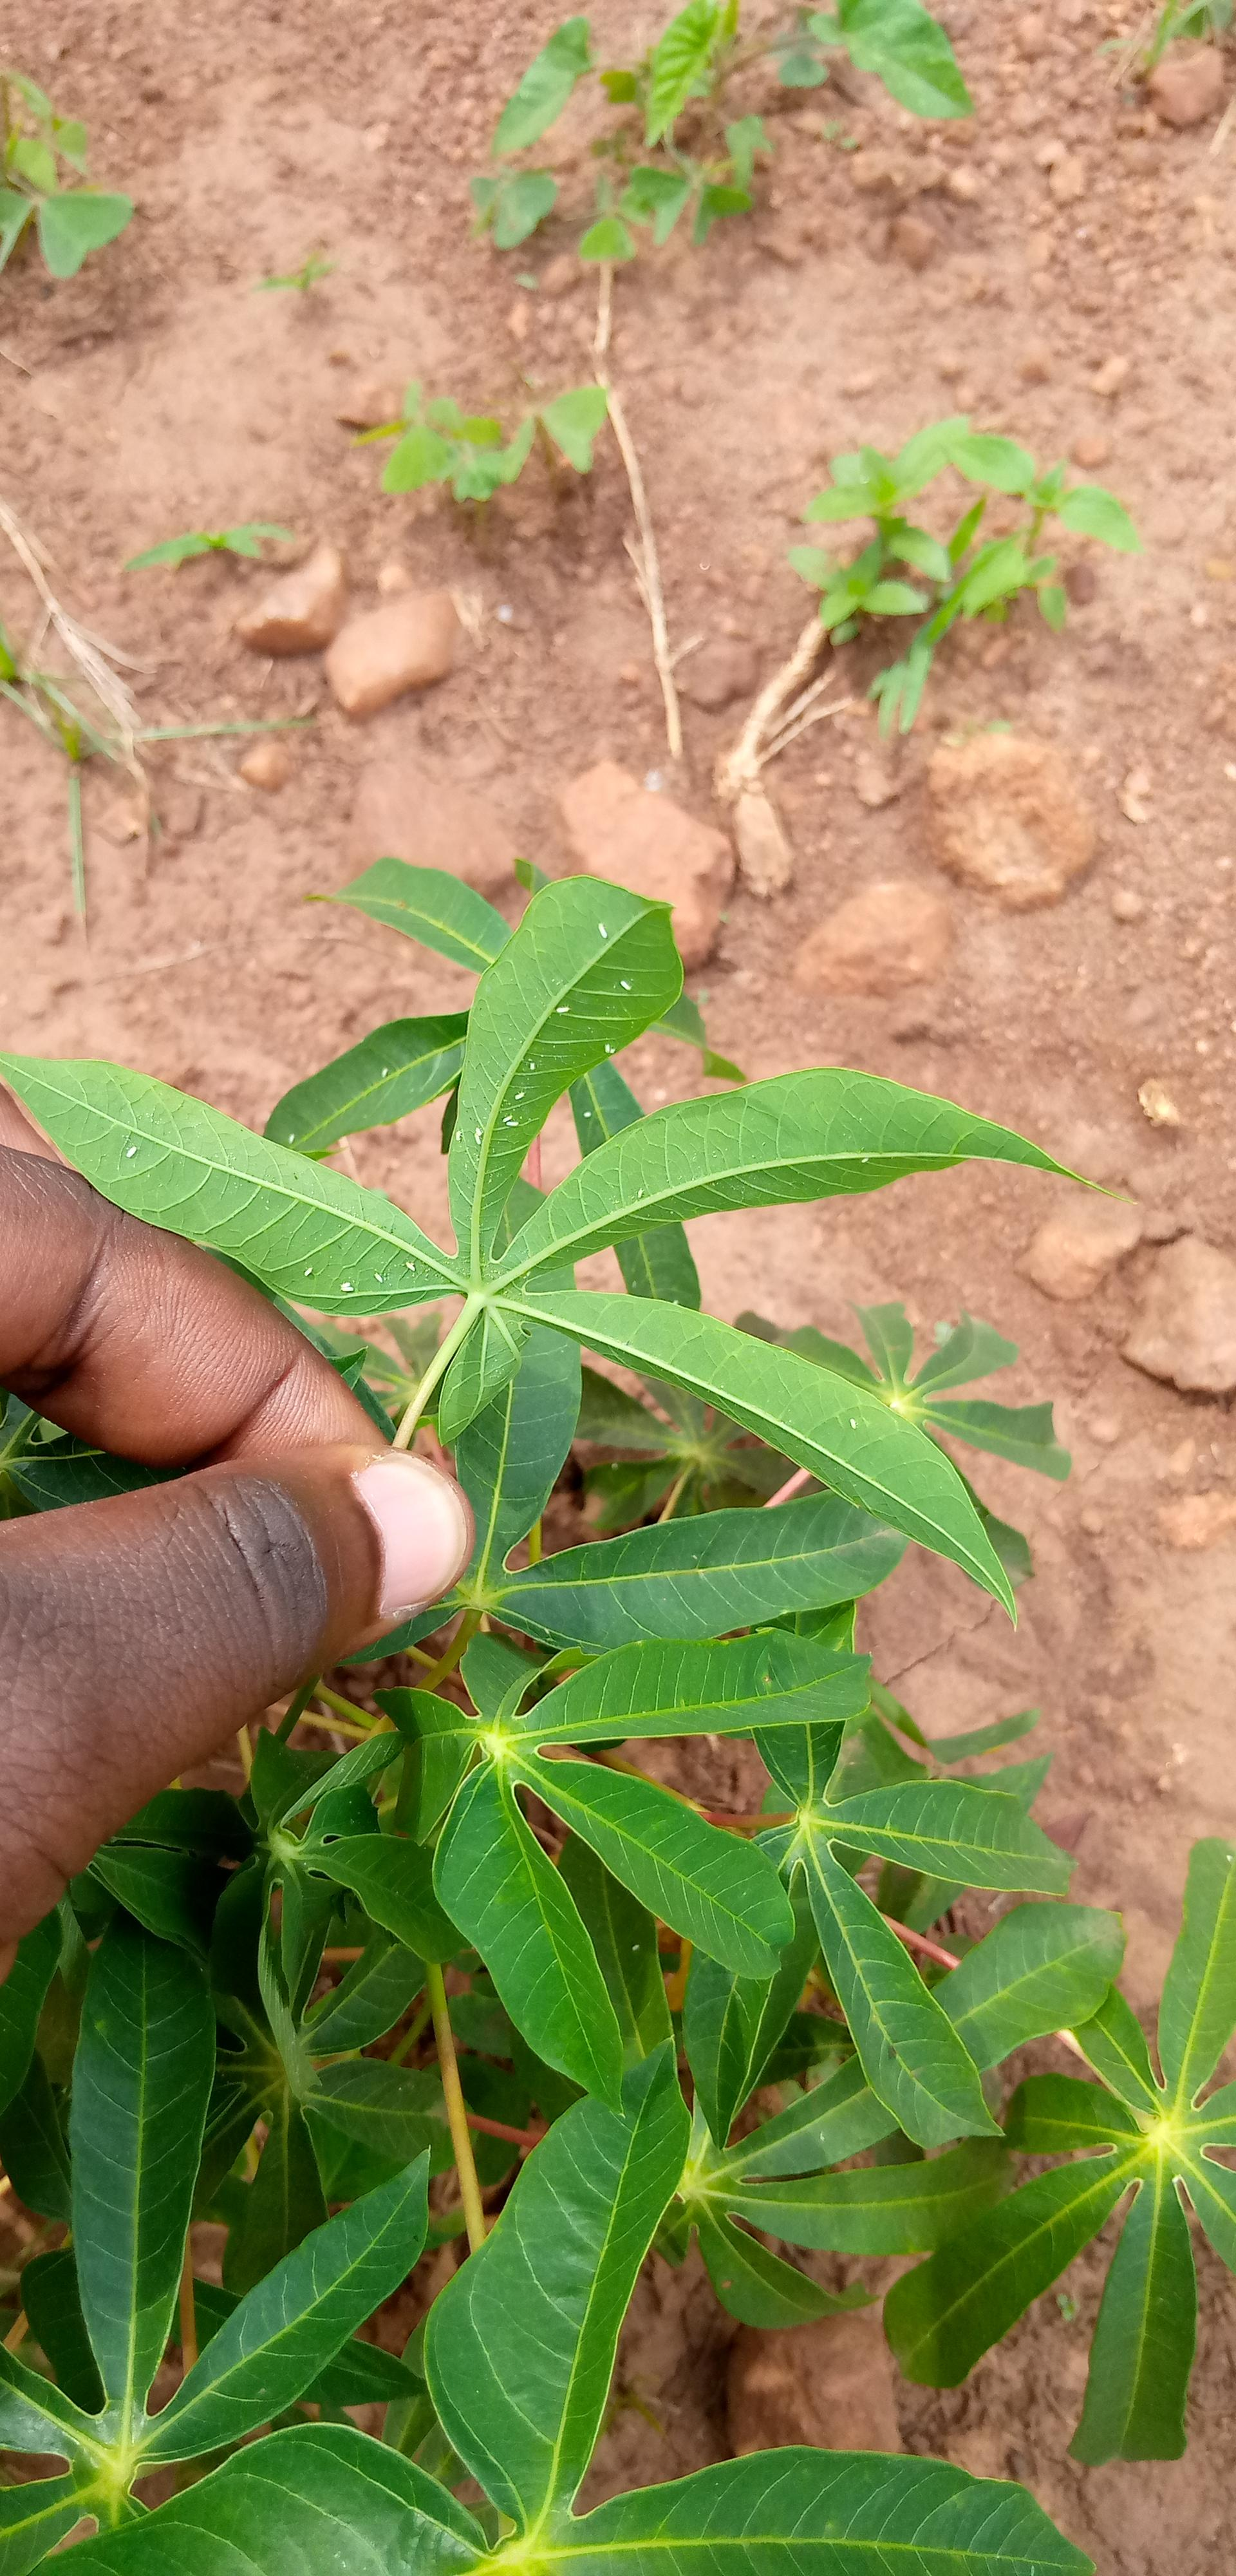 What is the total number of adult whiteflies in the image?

24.